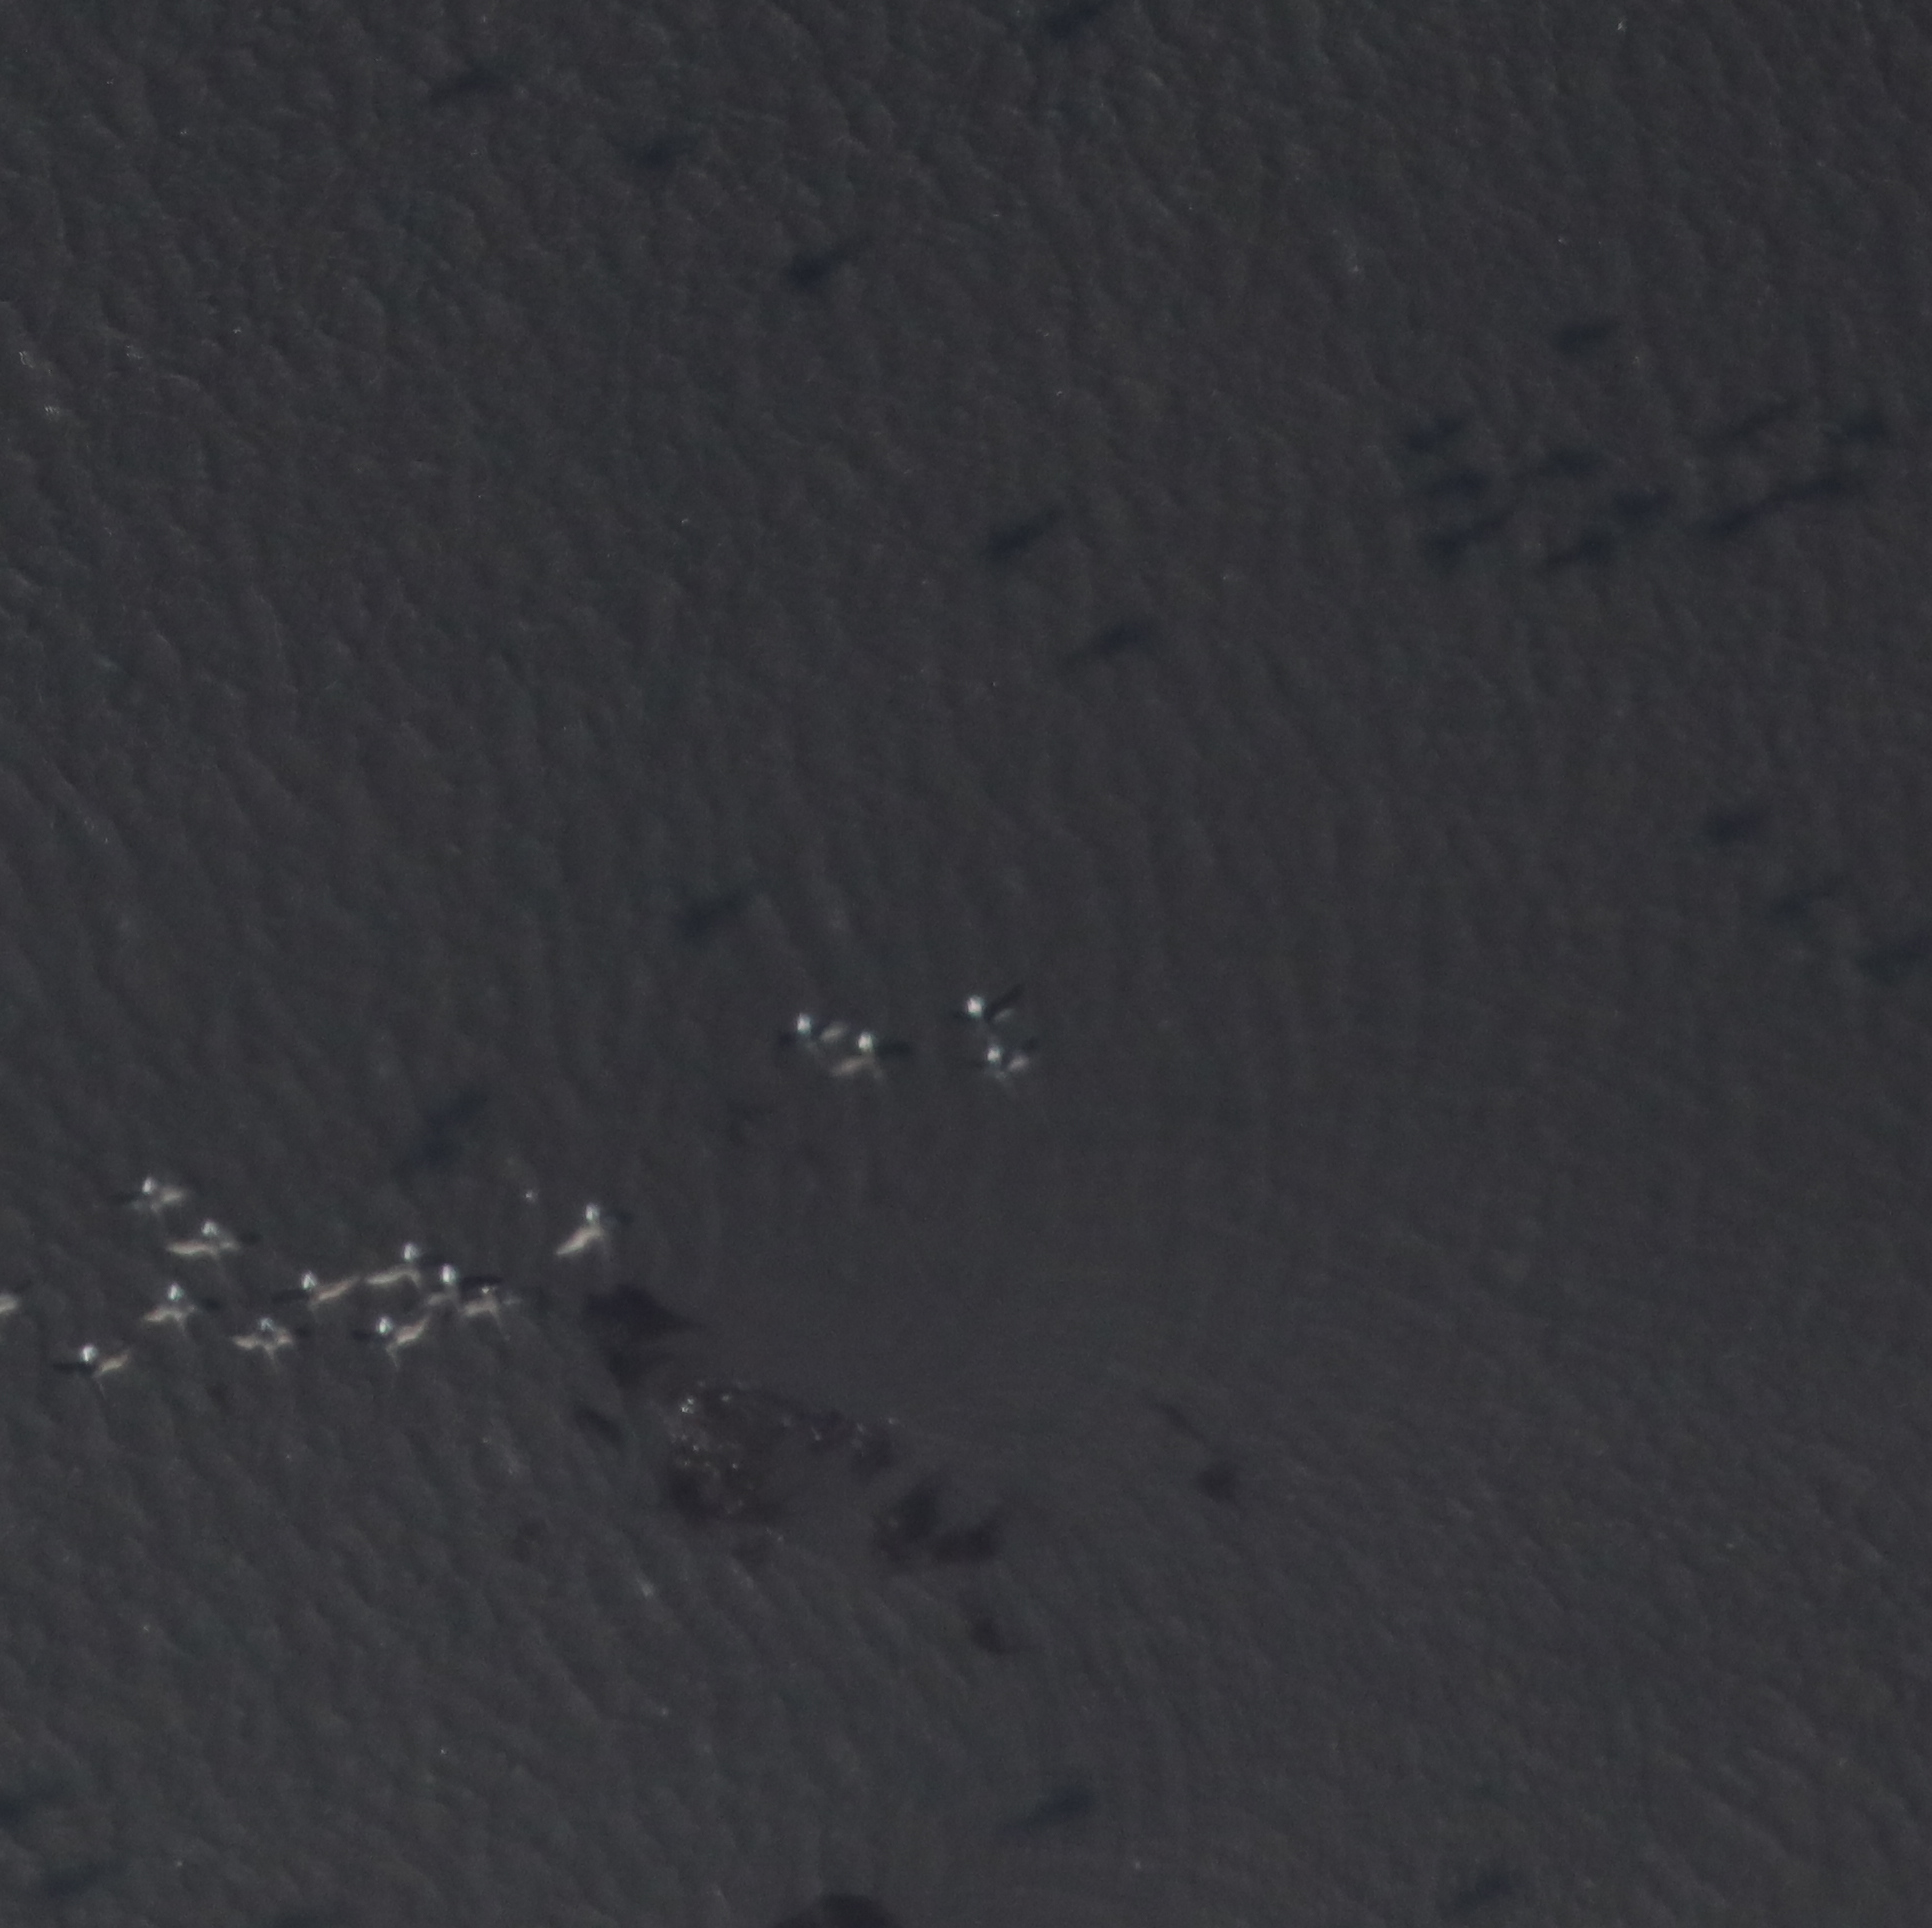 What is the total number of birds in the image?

15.